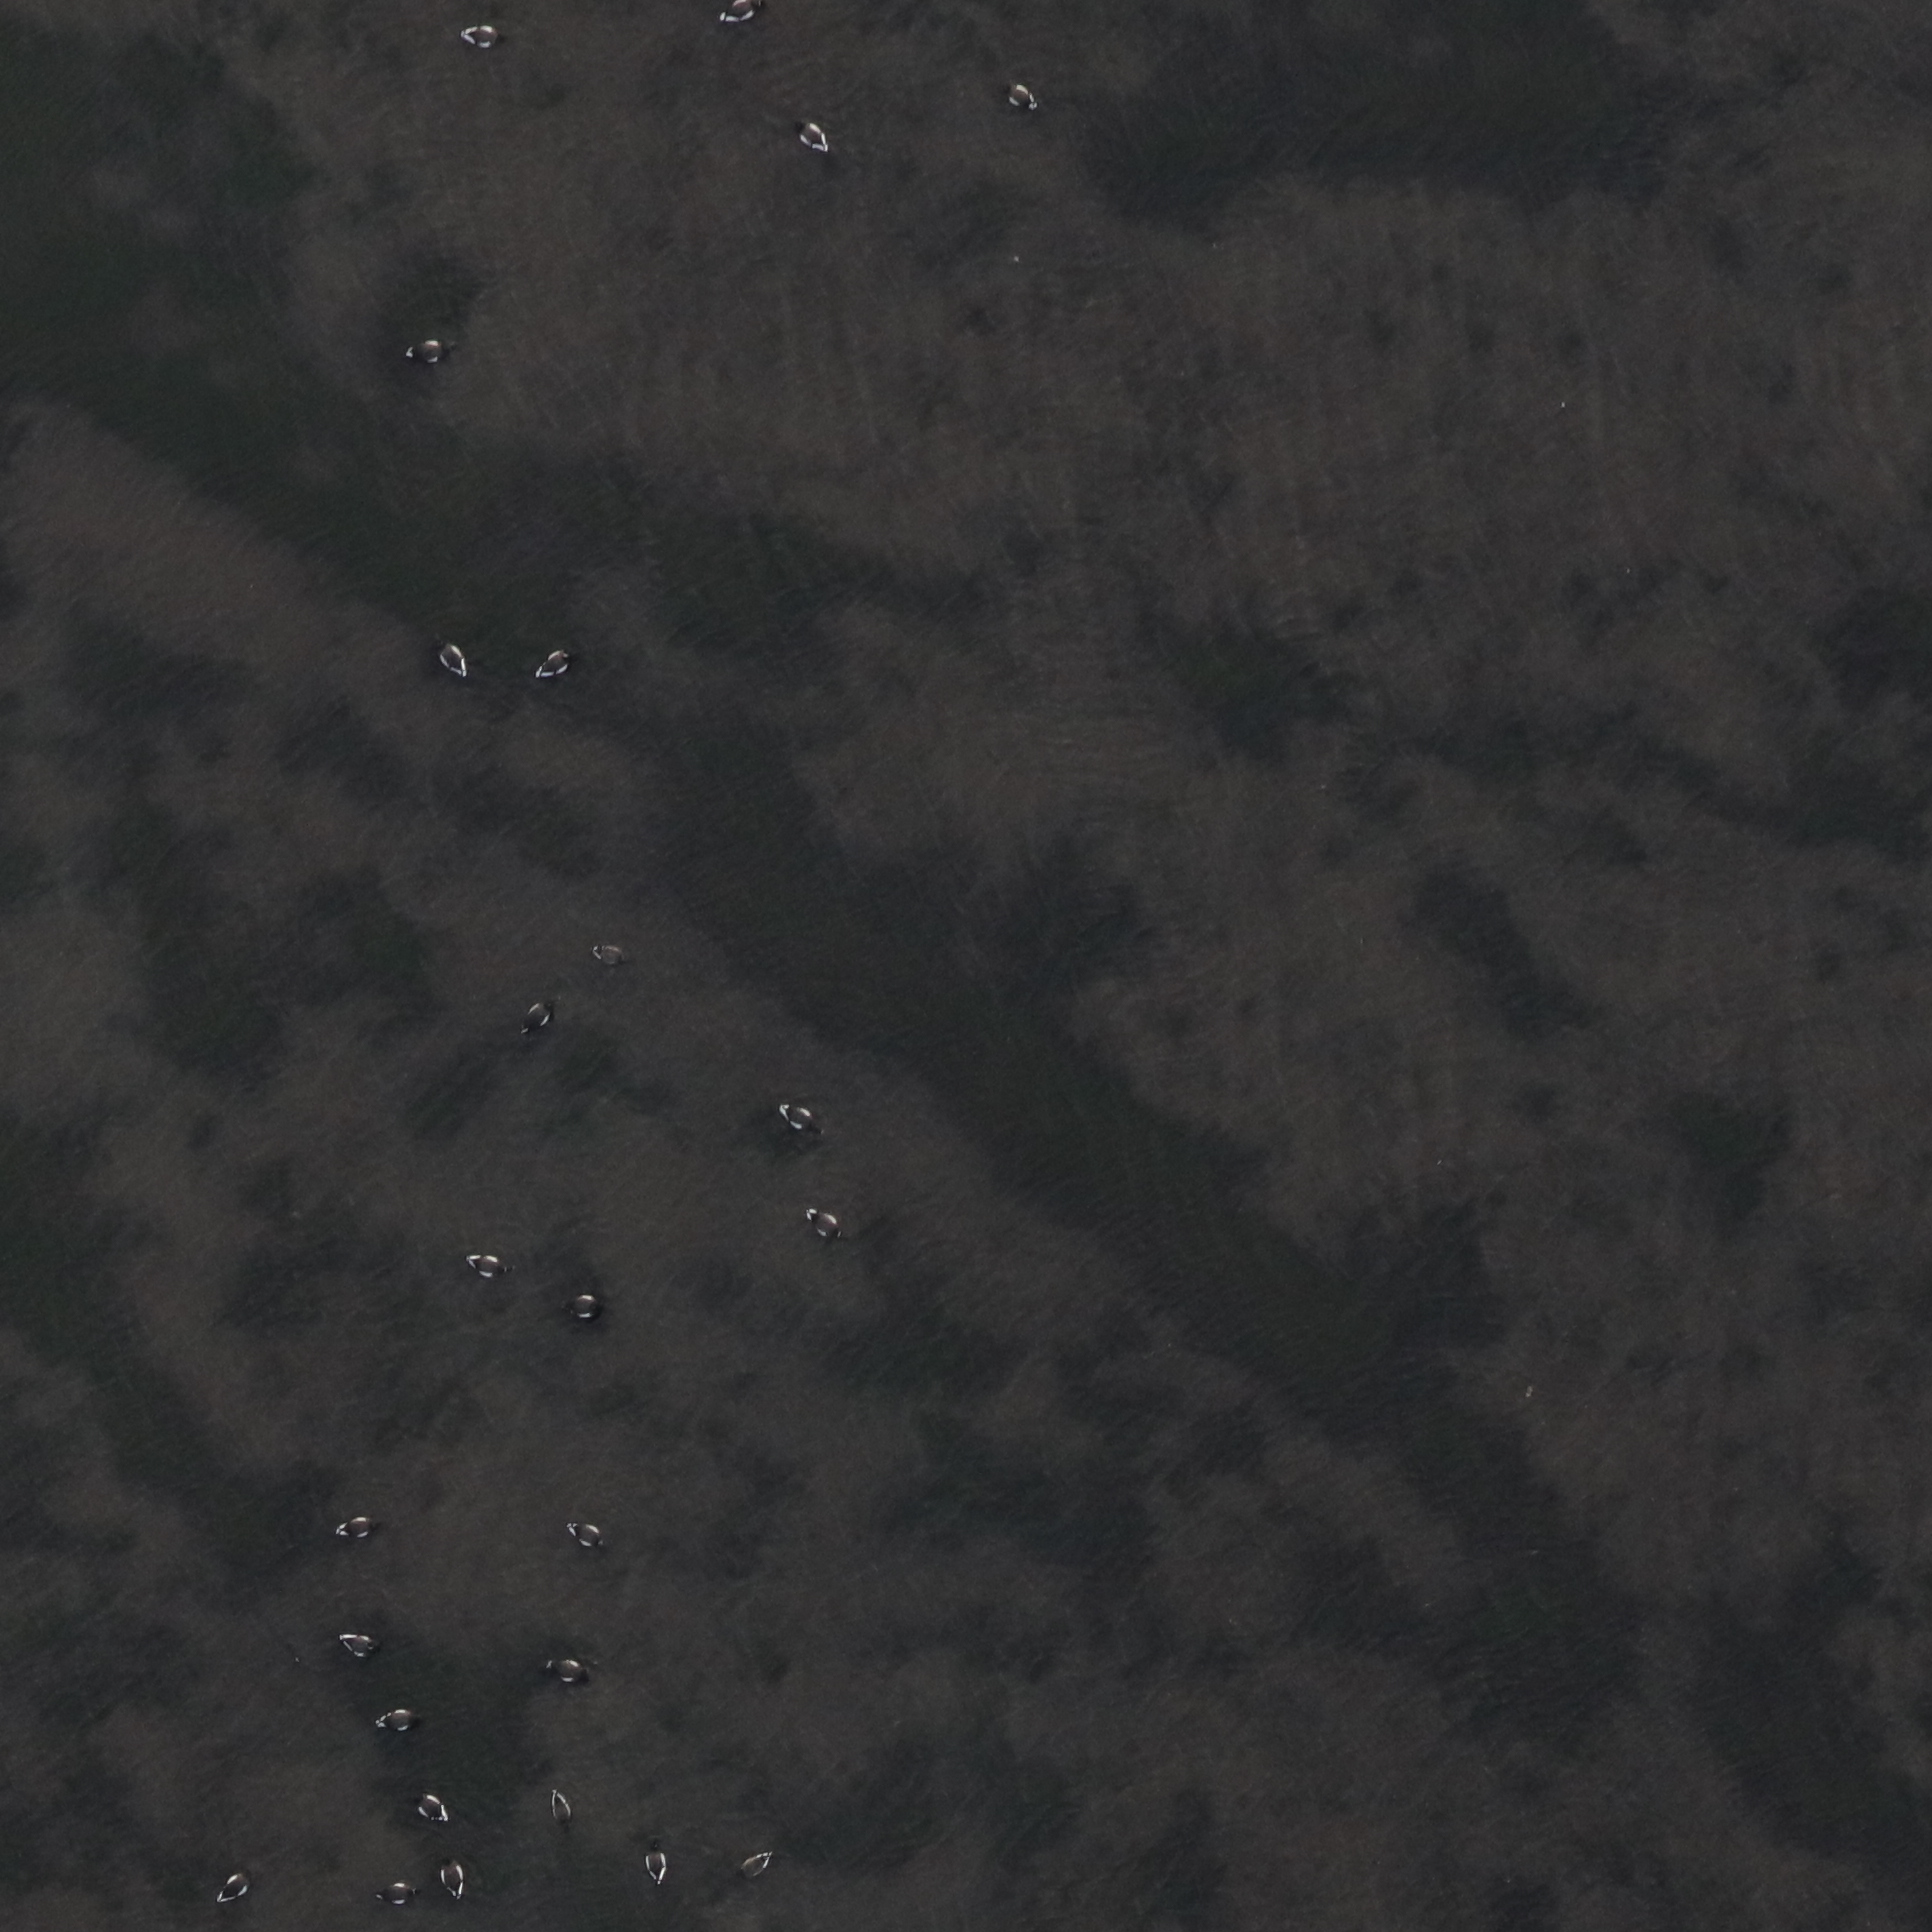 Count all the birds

25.